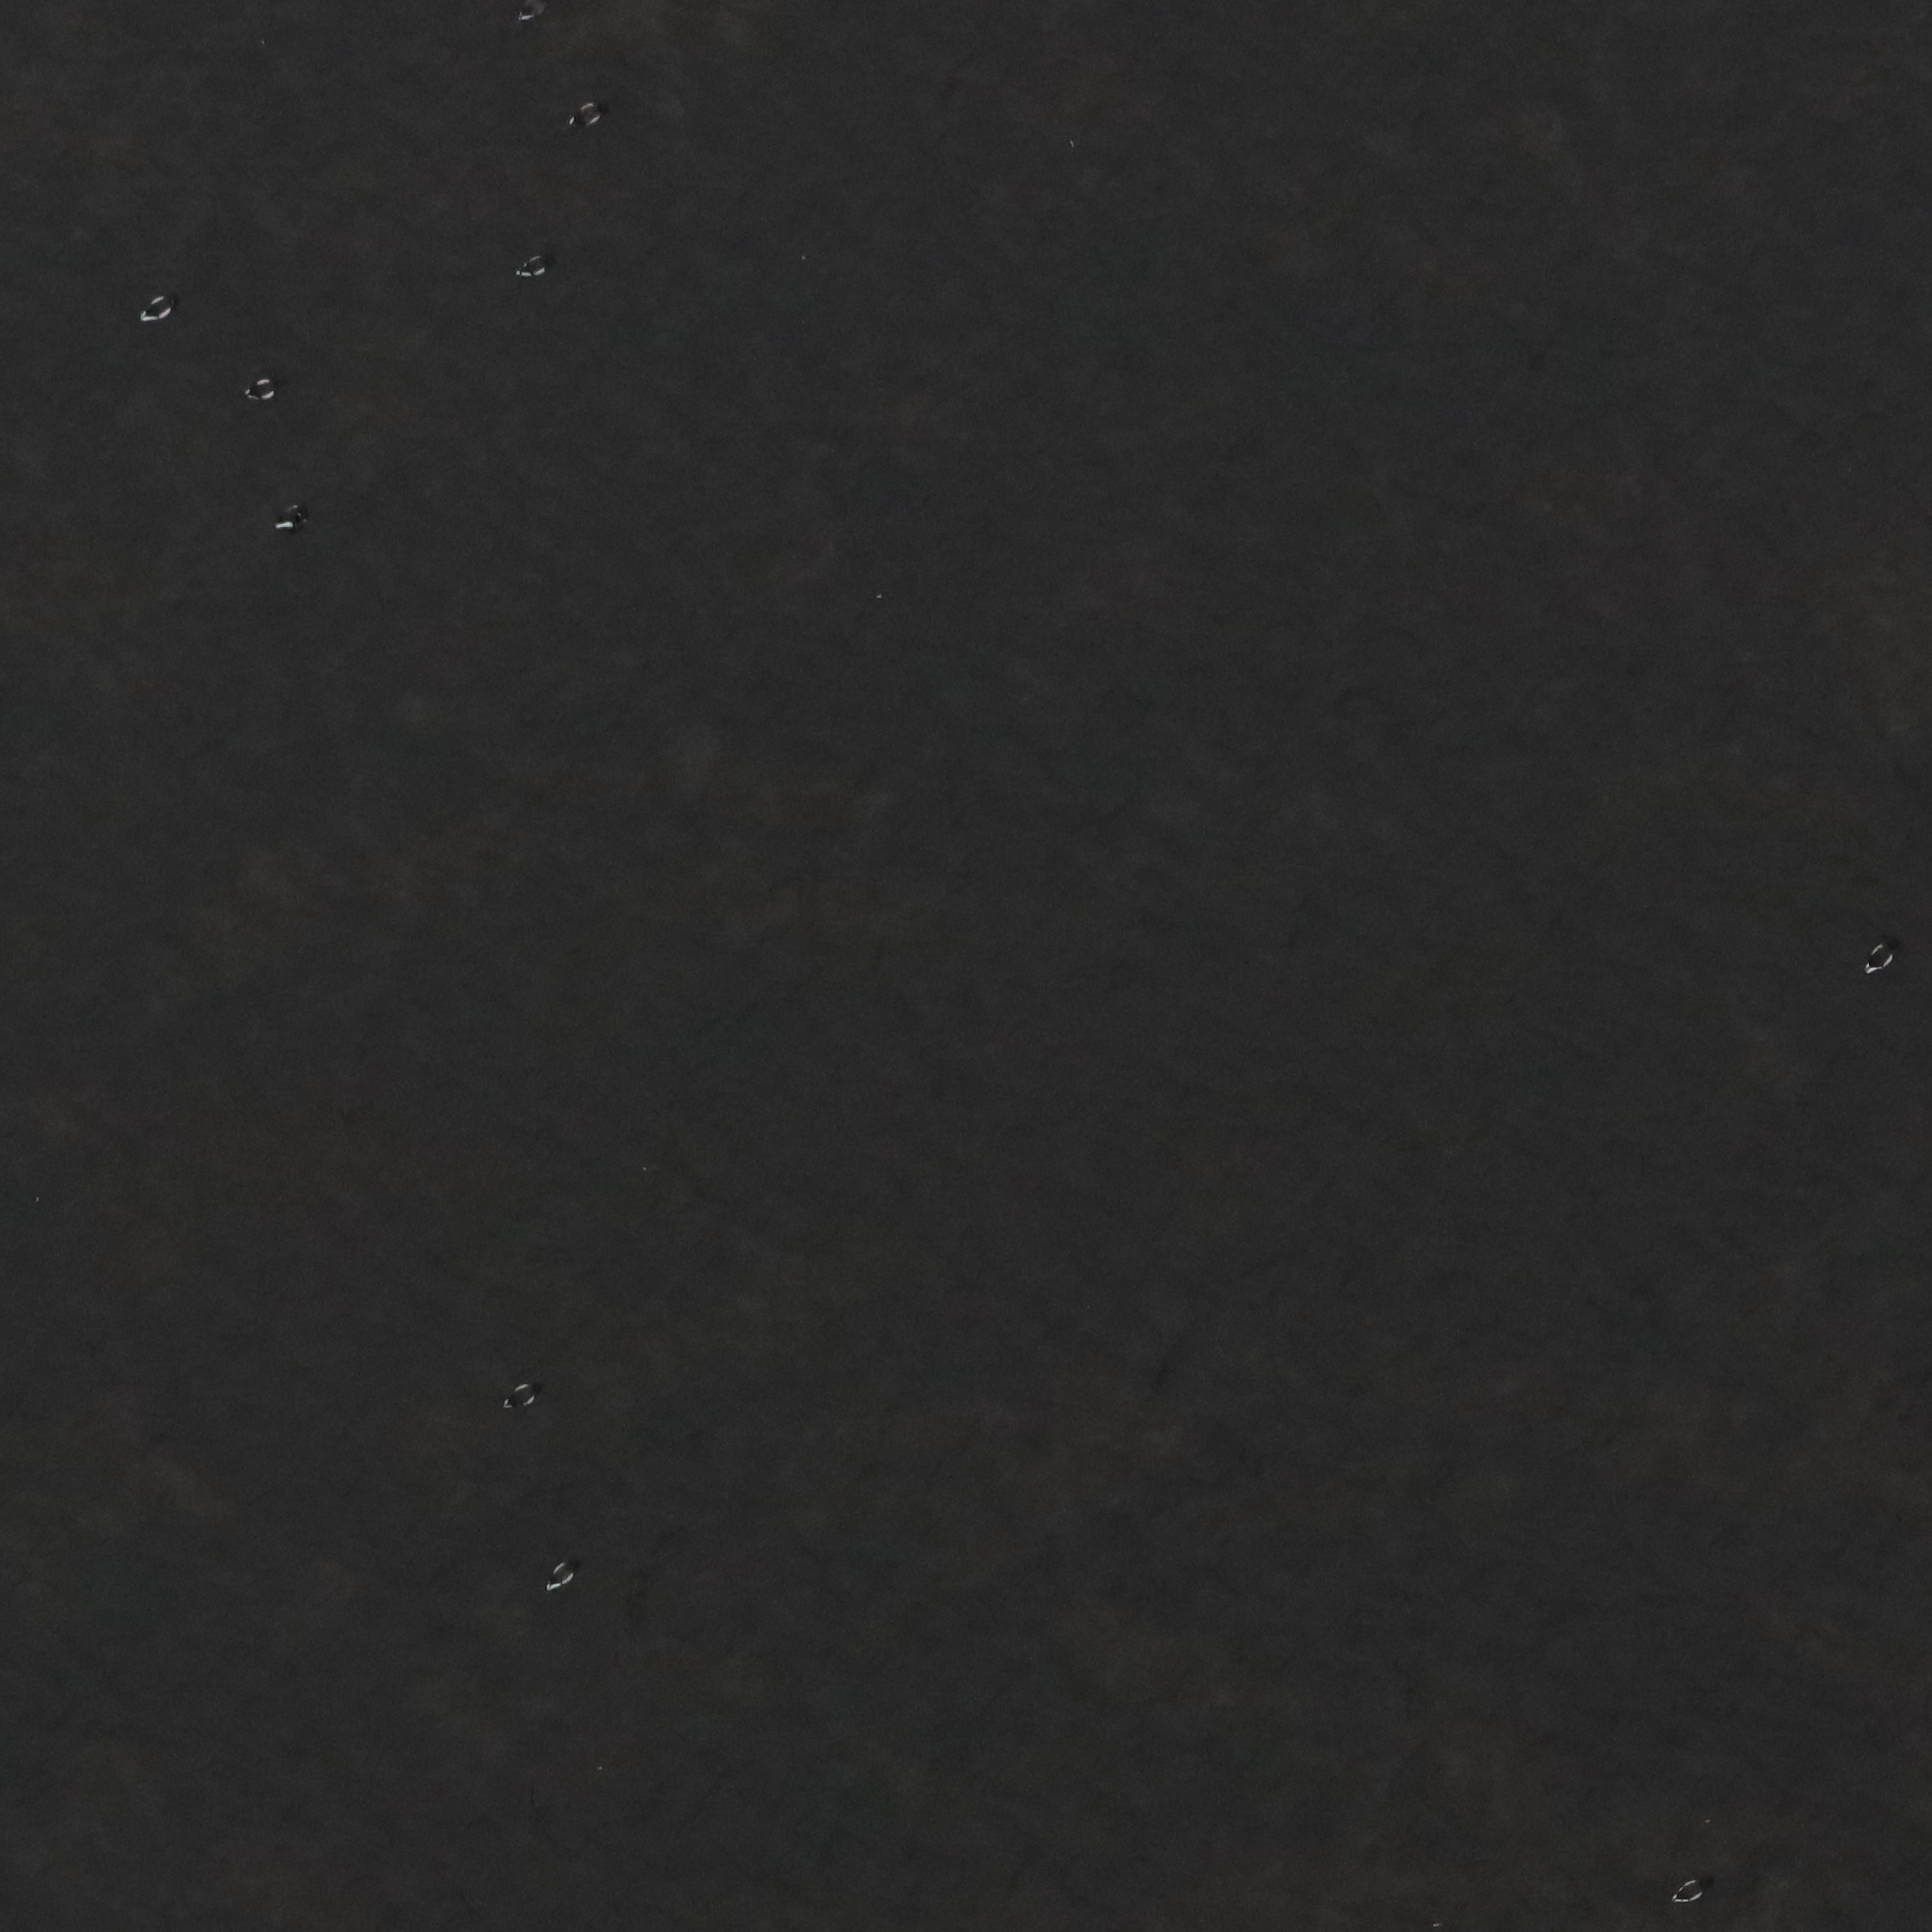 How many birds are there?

10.